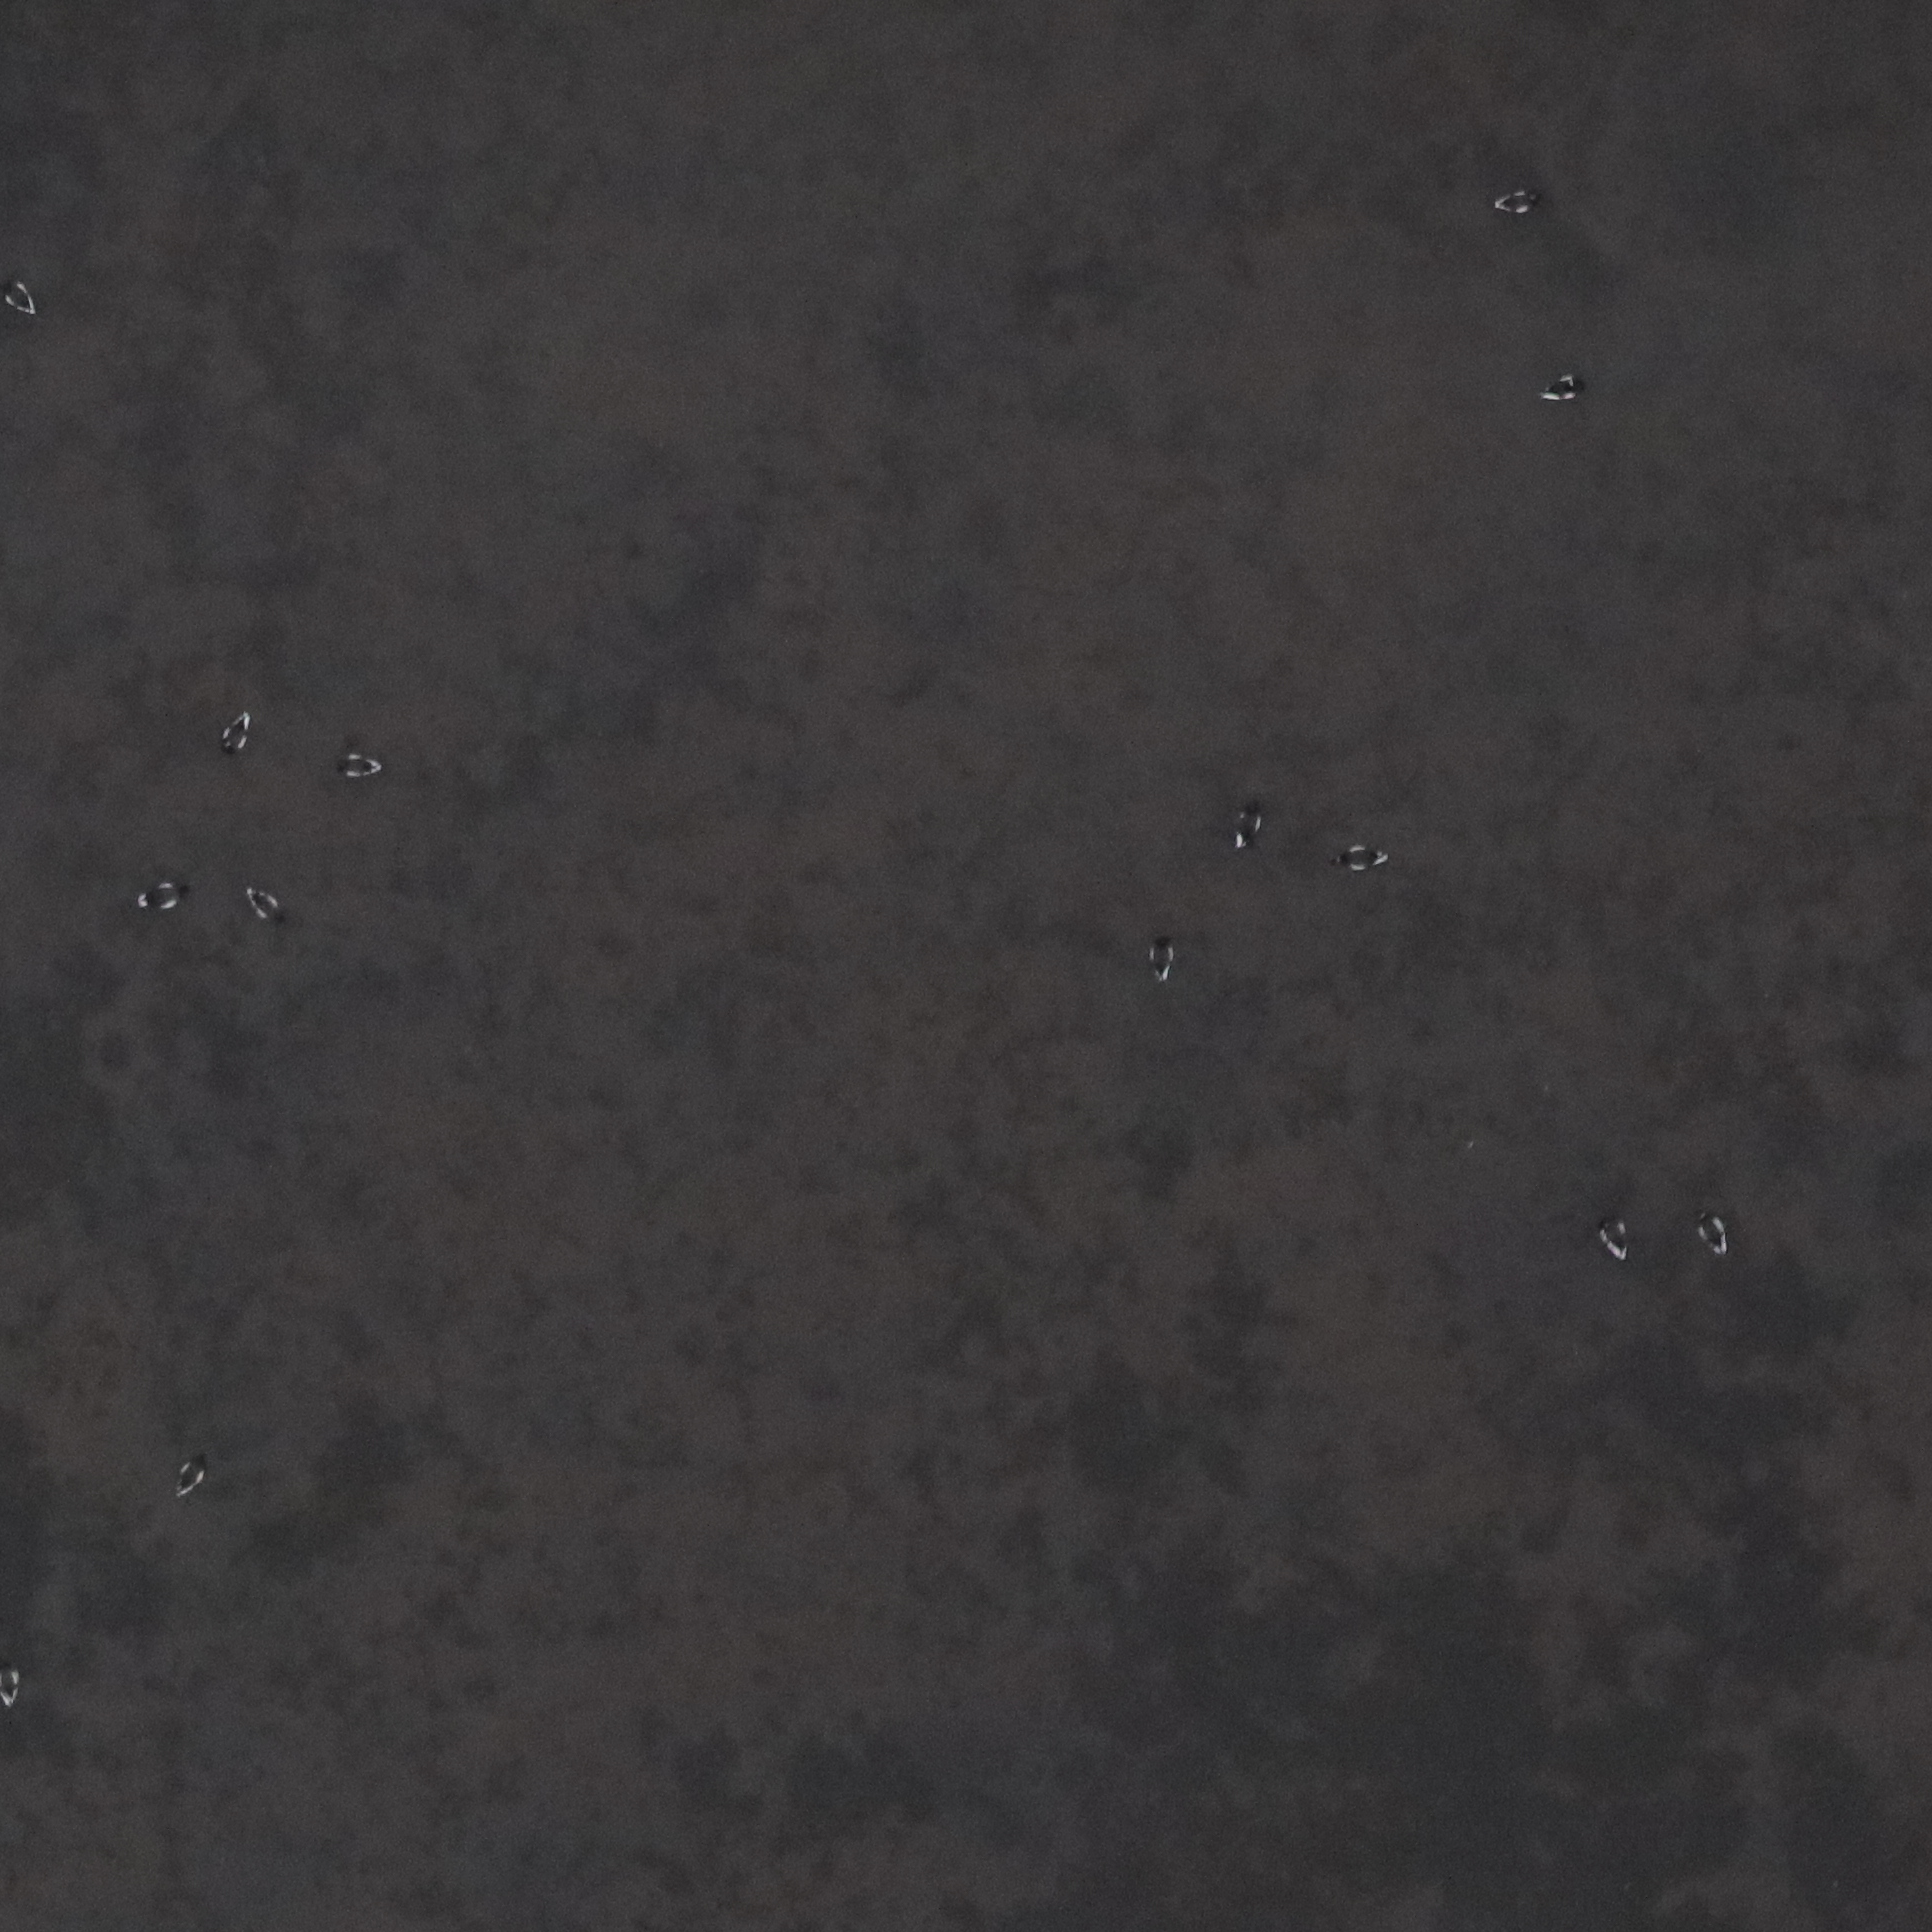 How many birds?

14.